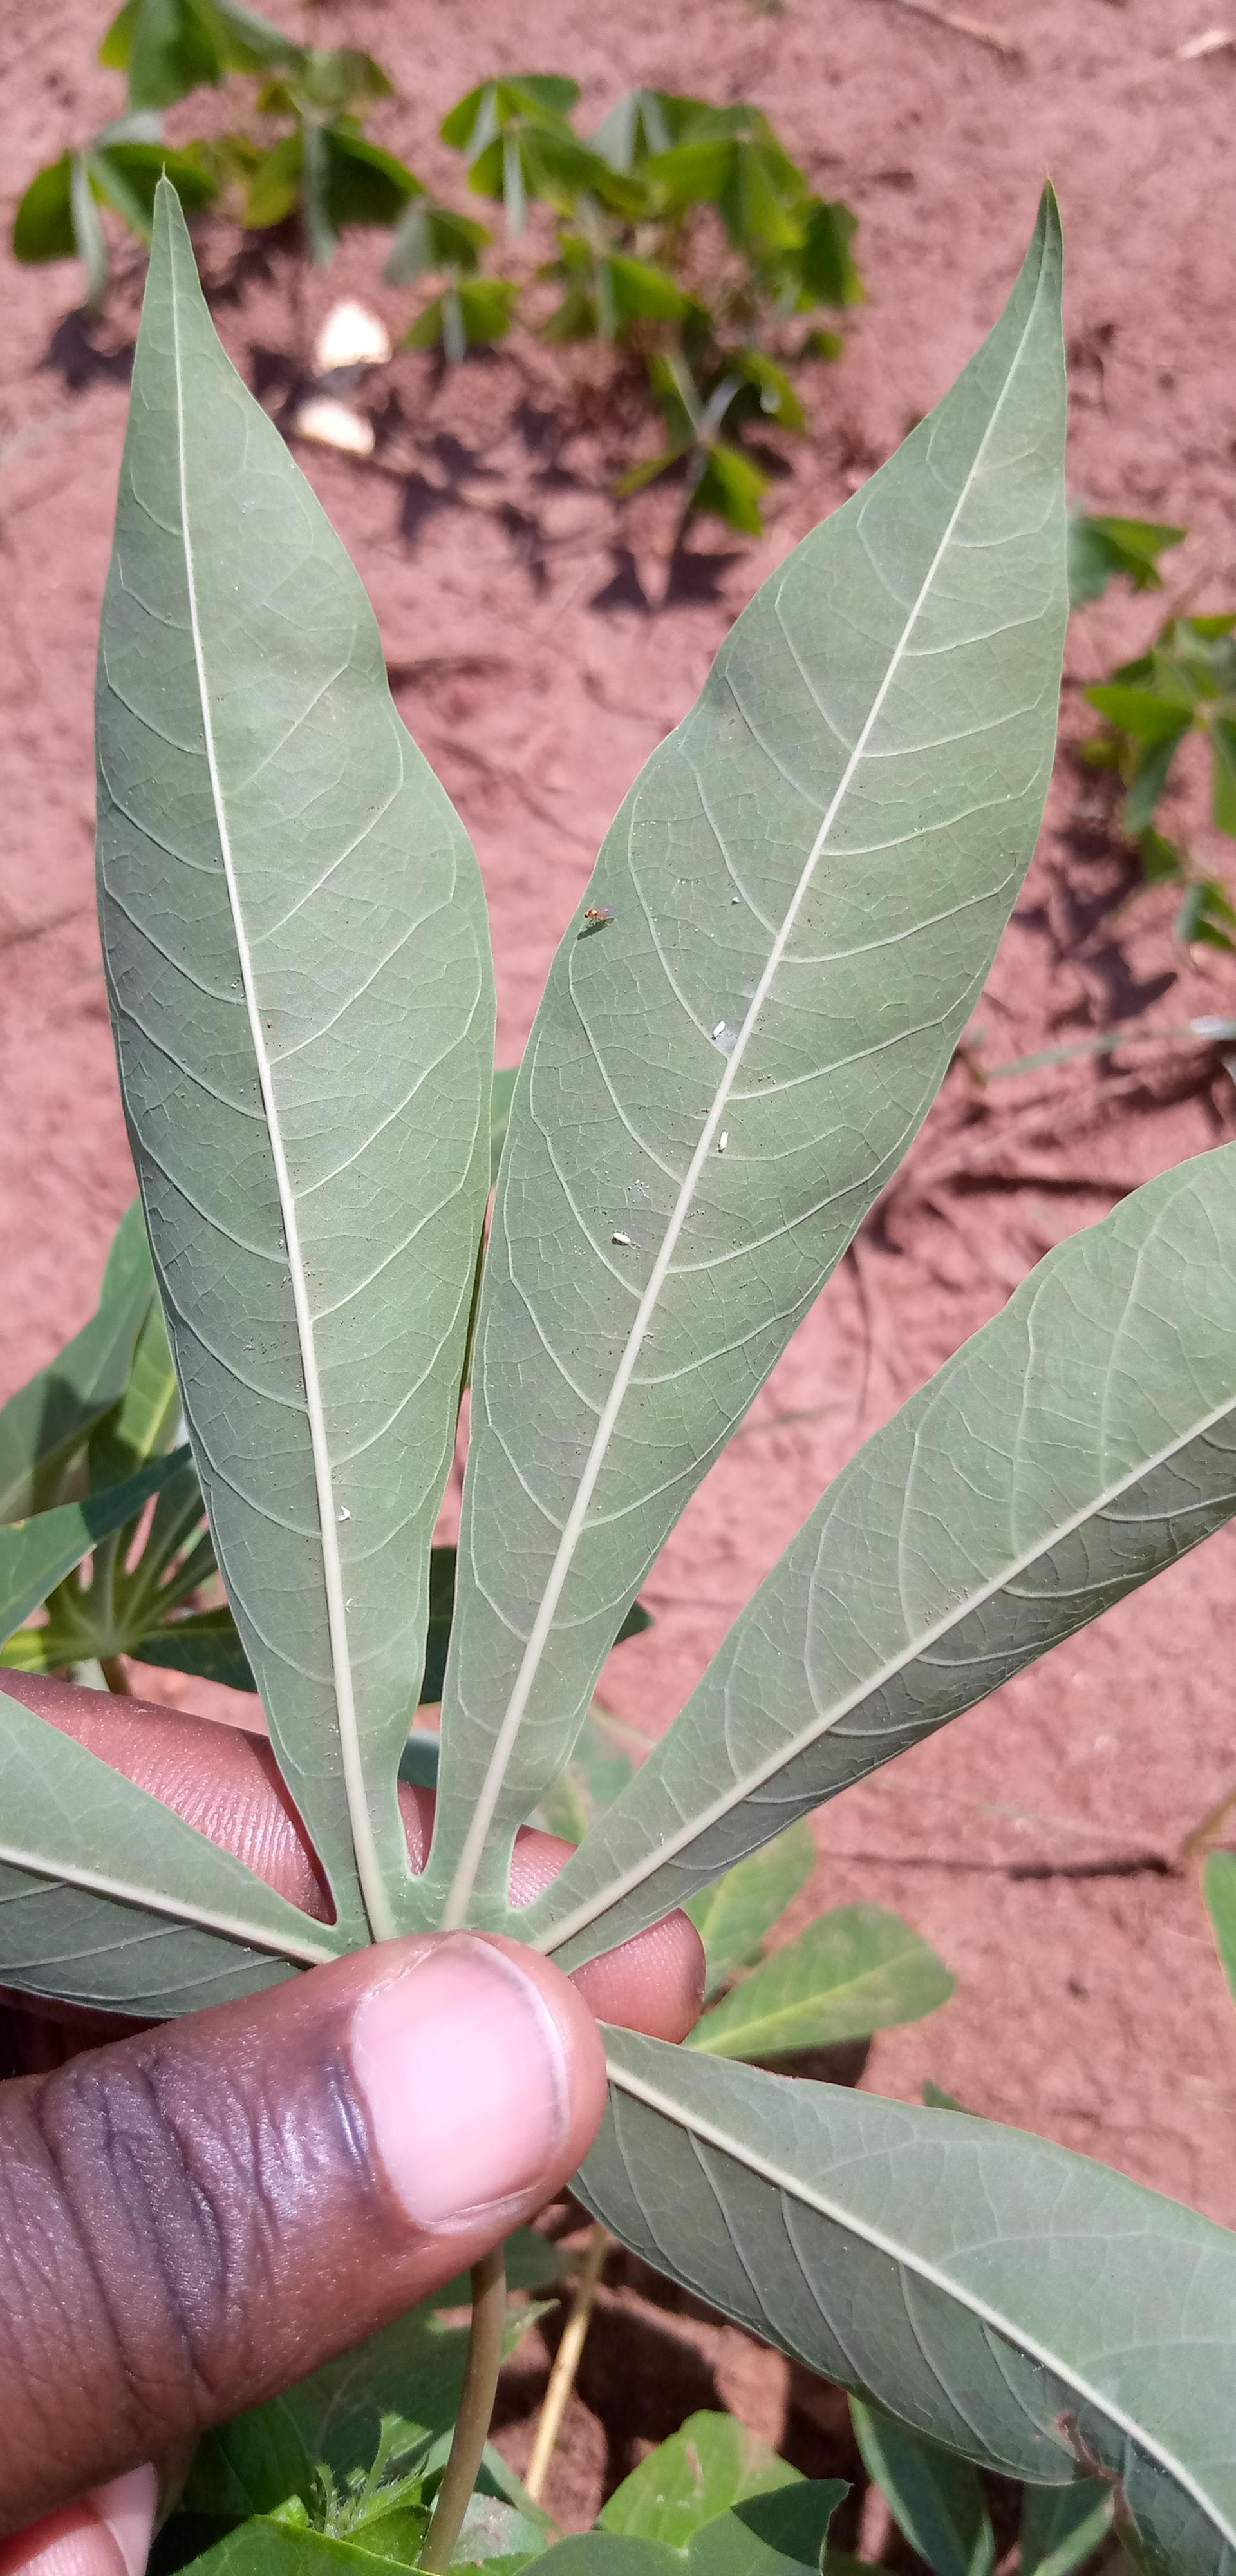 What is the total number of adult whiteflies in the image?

4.